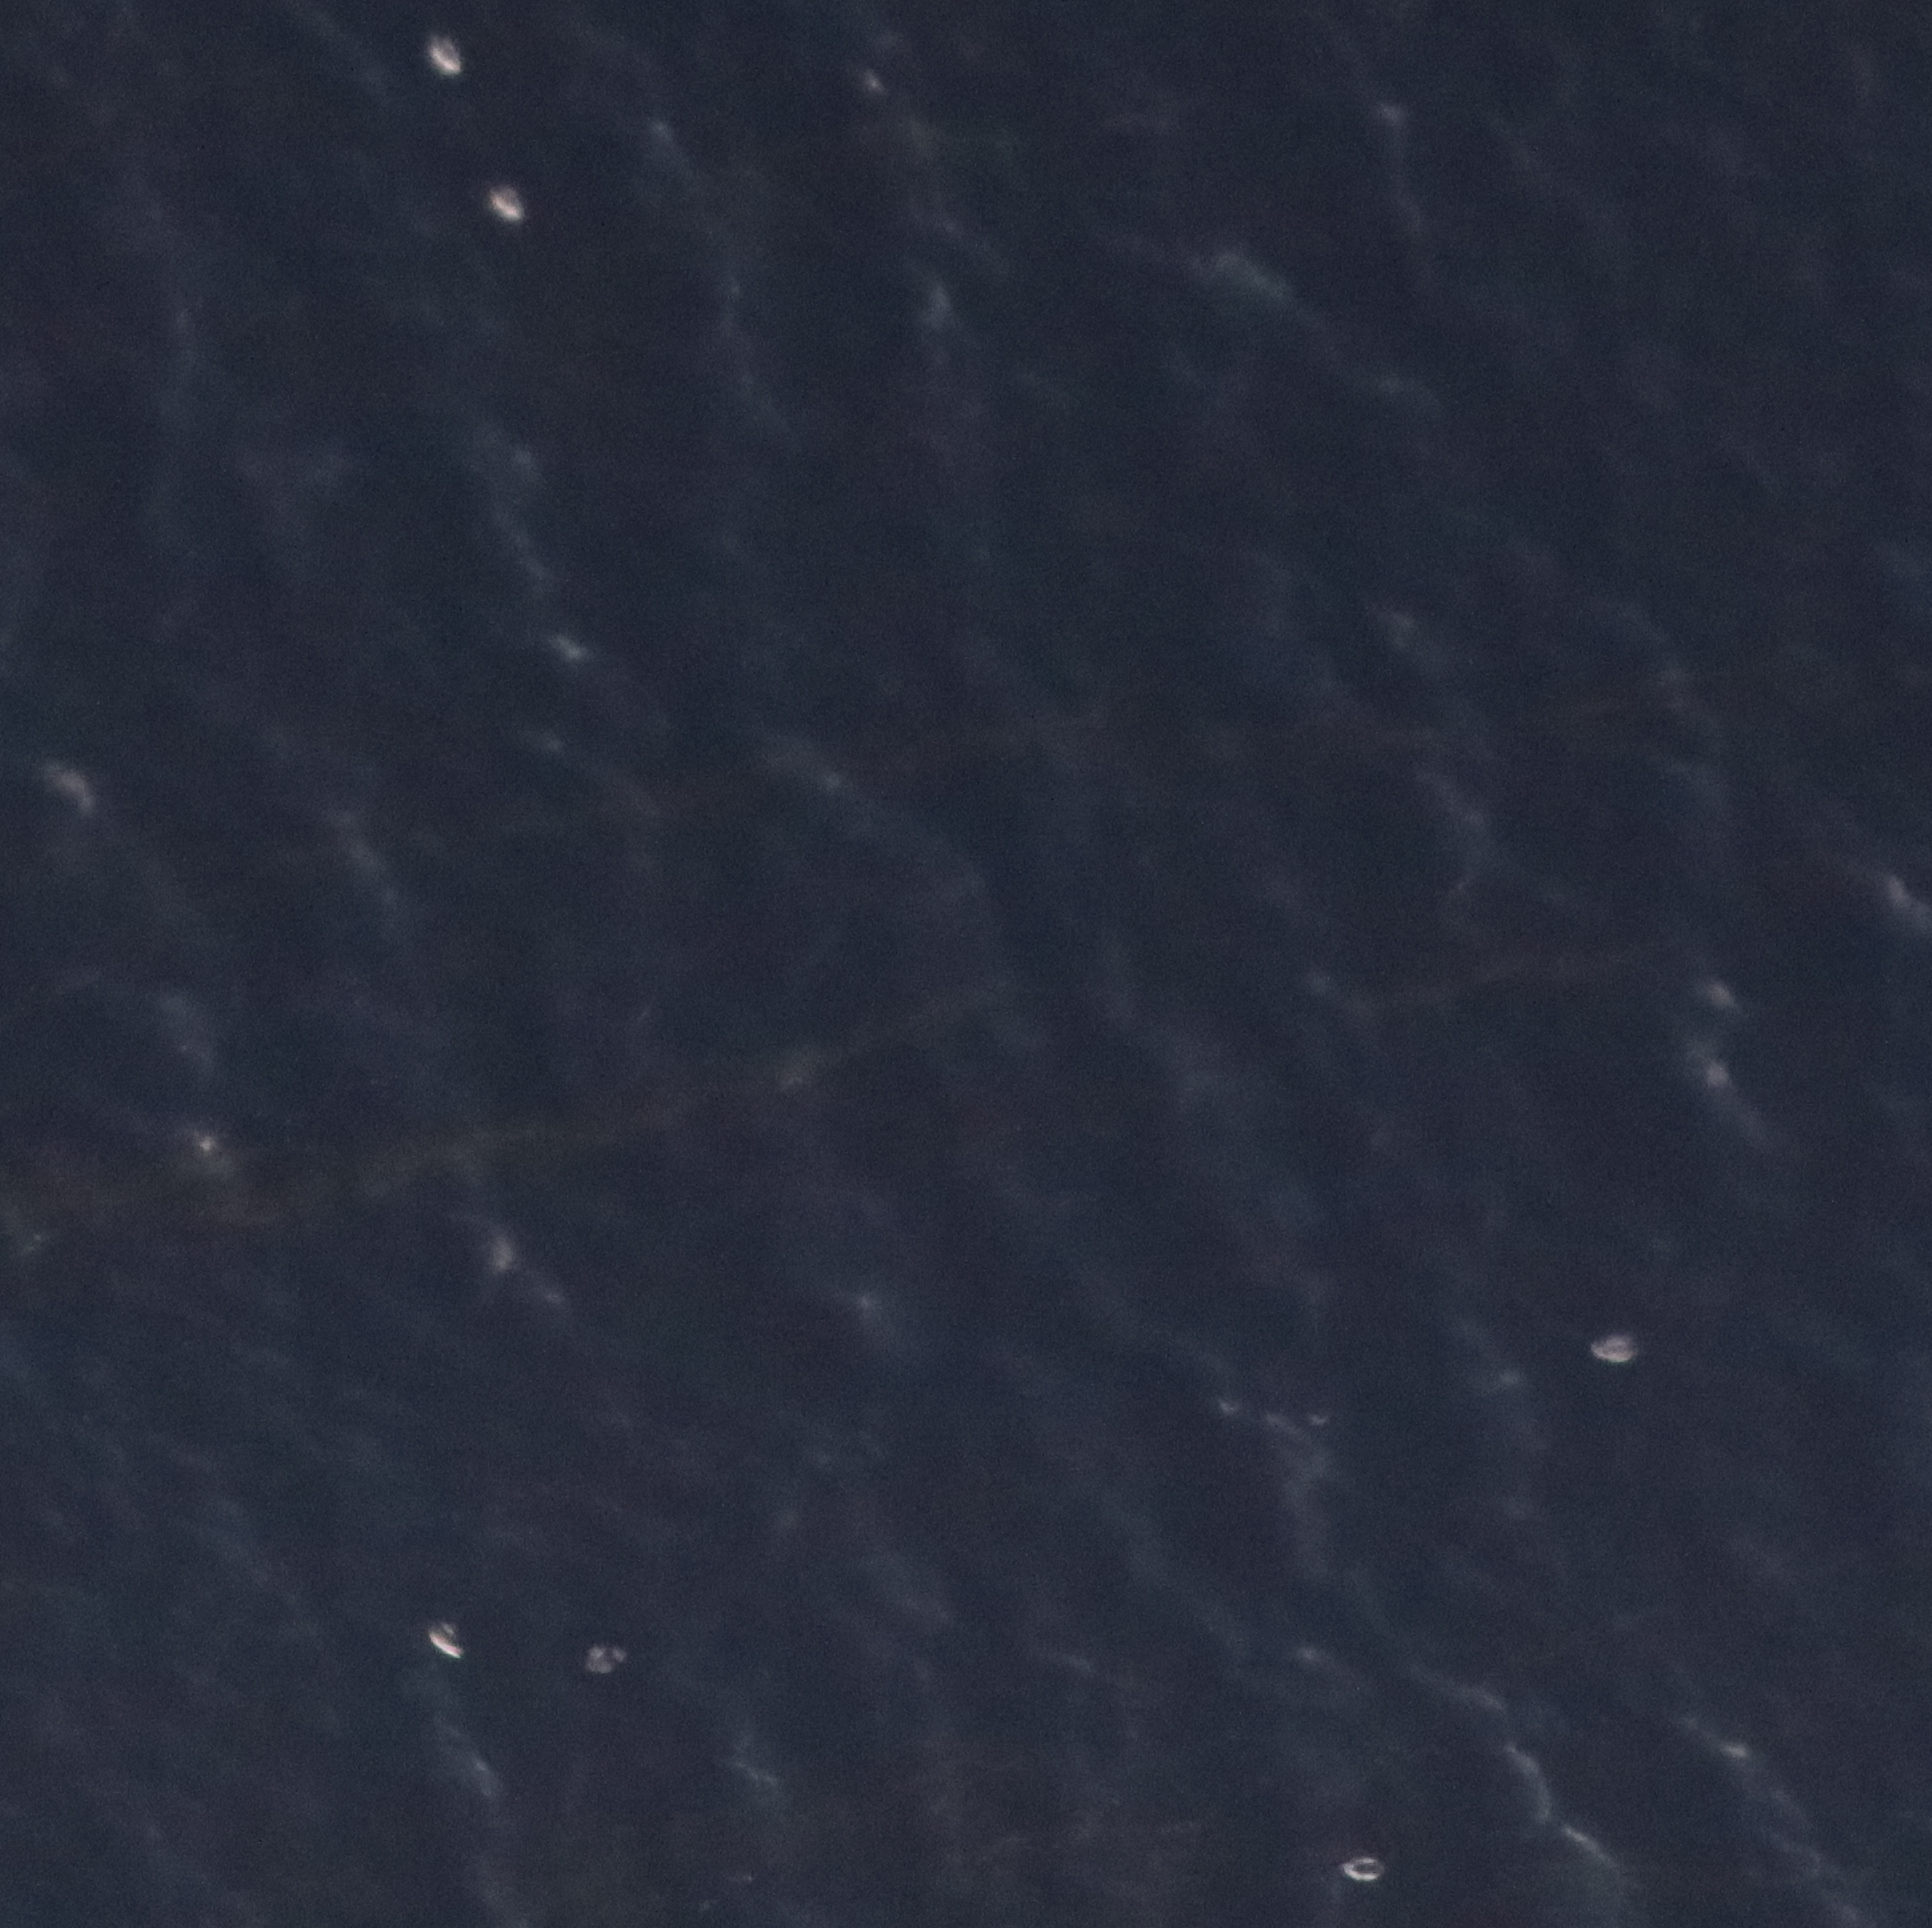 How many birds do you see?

6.